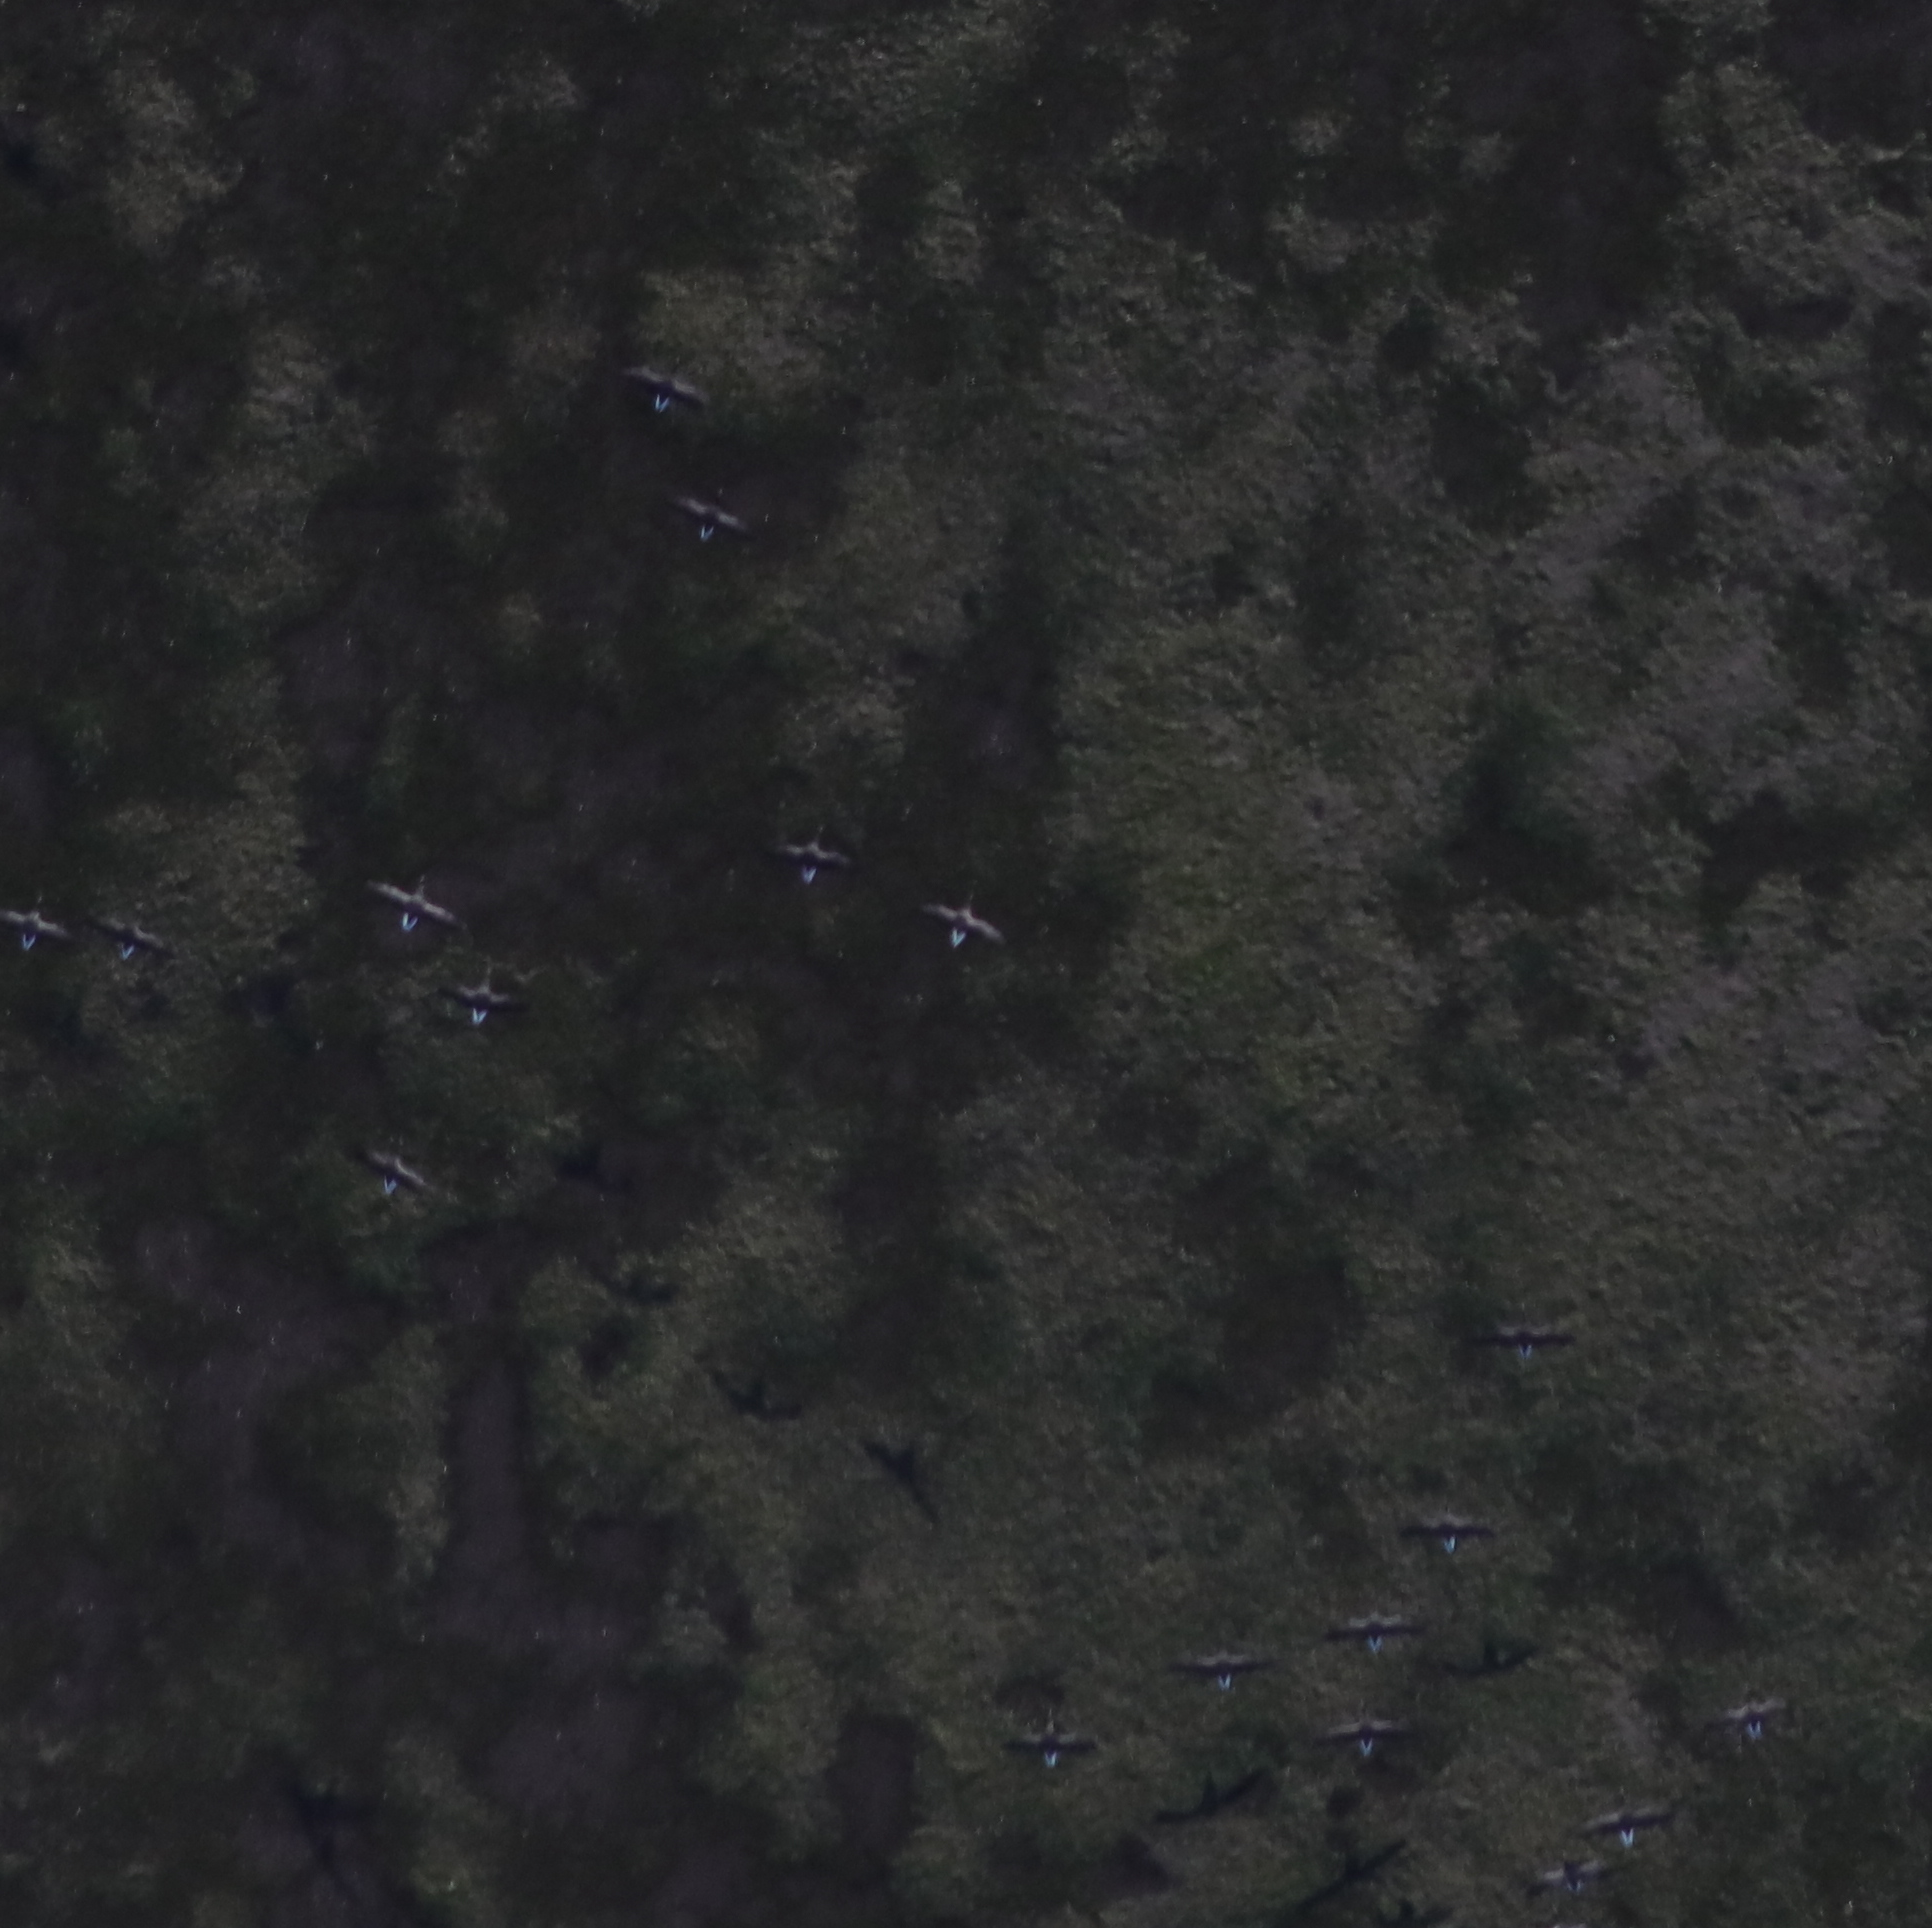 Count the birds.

18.